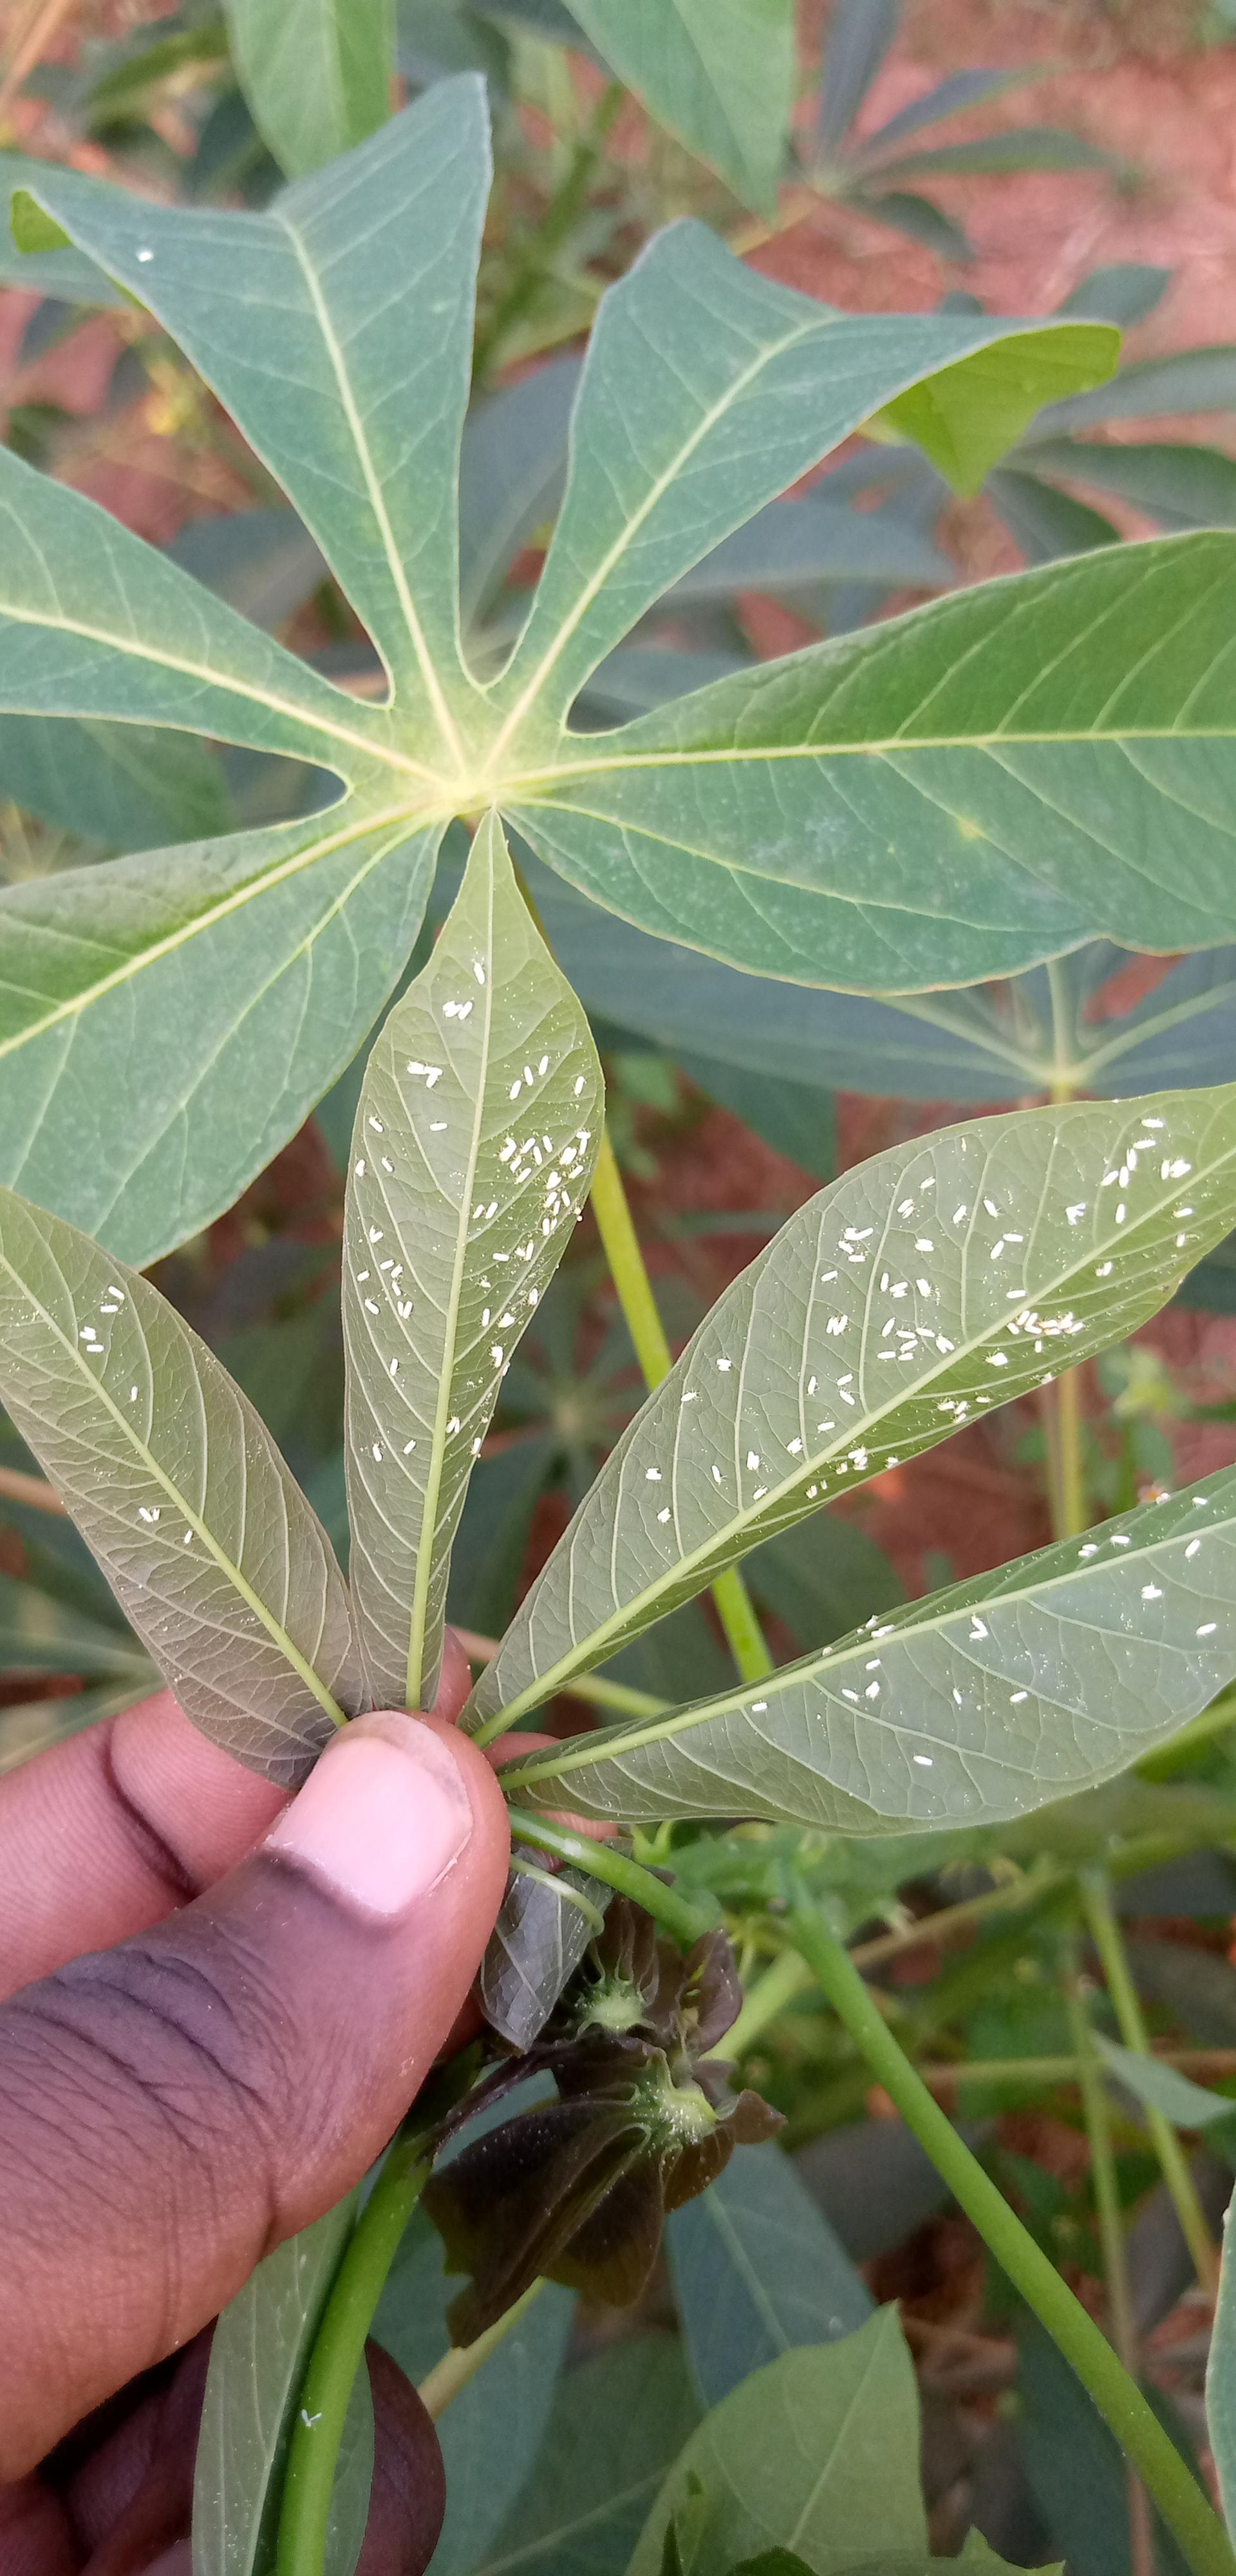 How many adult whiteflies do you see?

186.